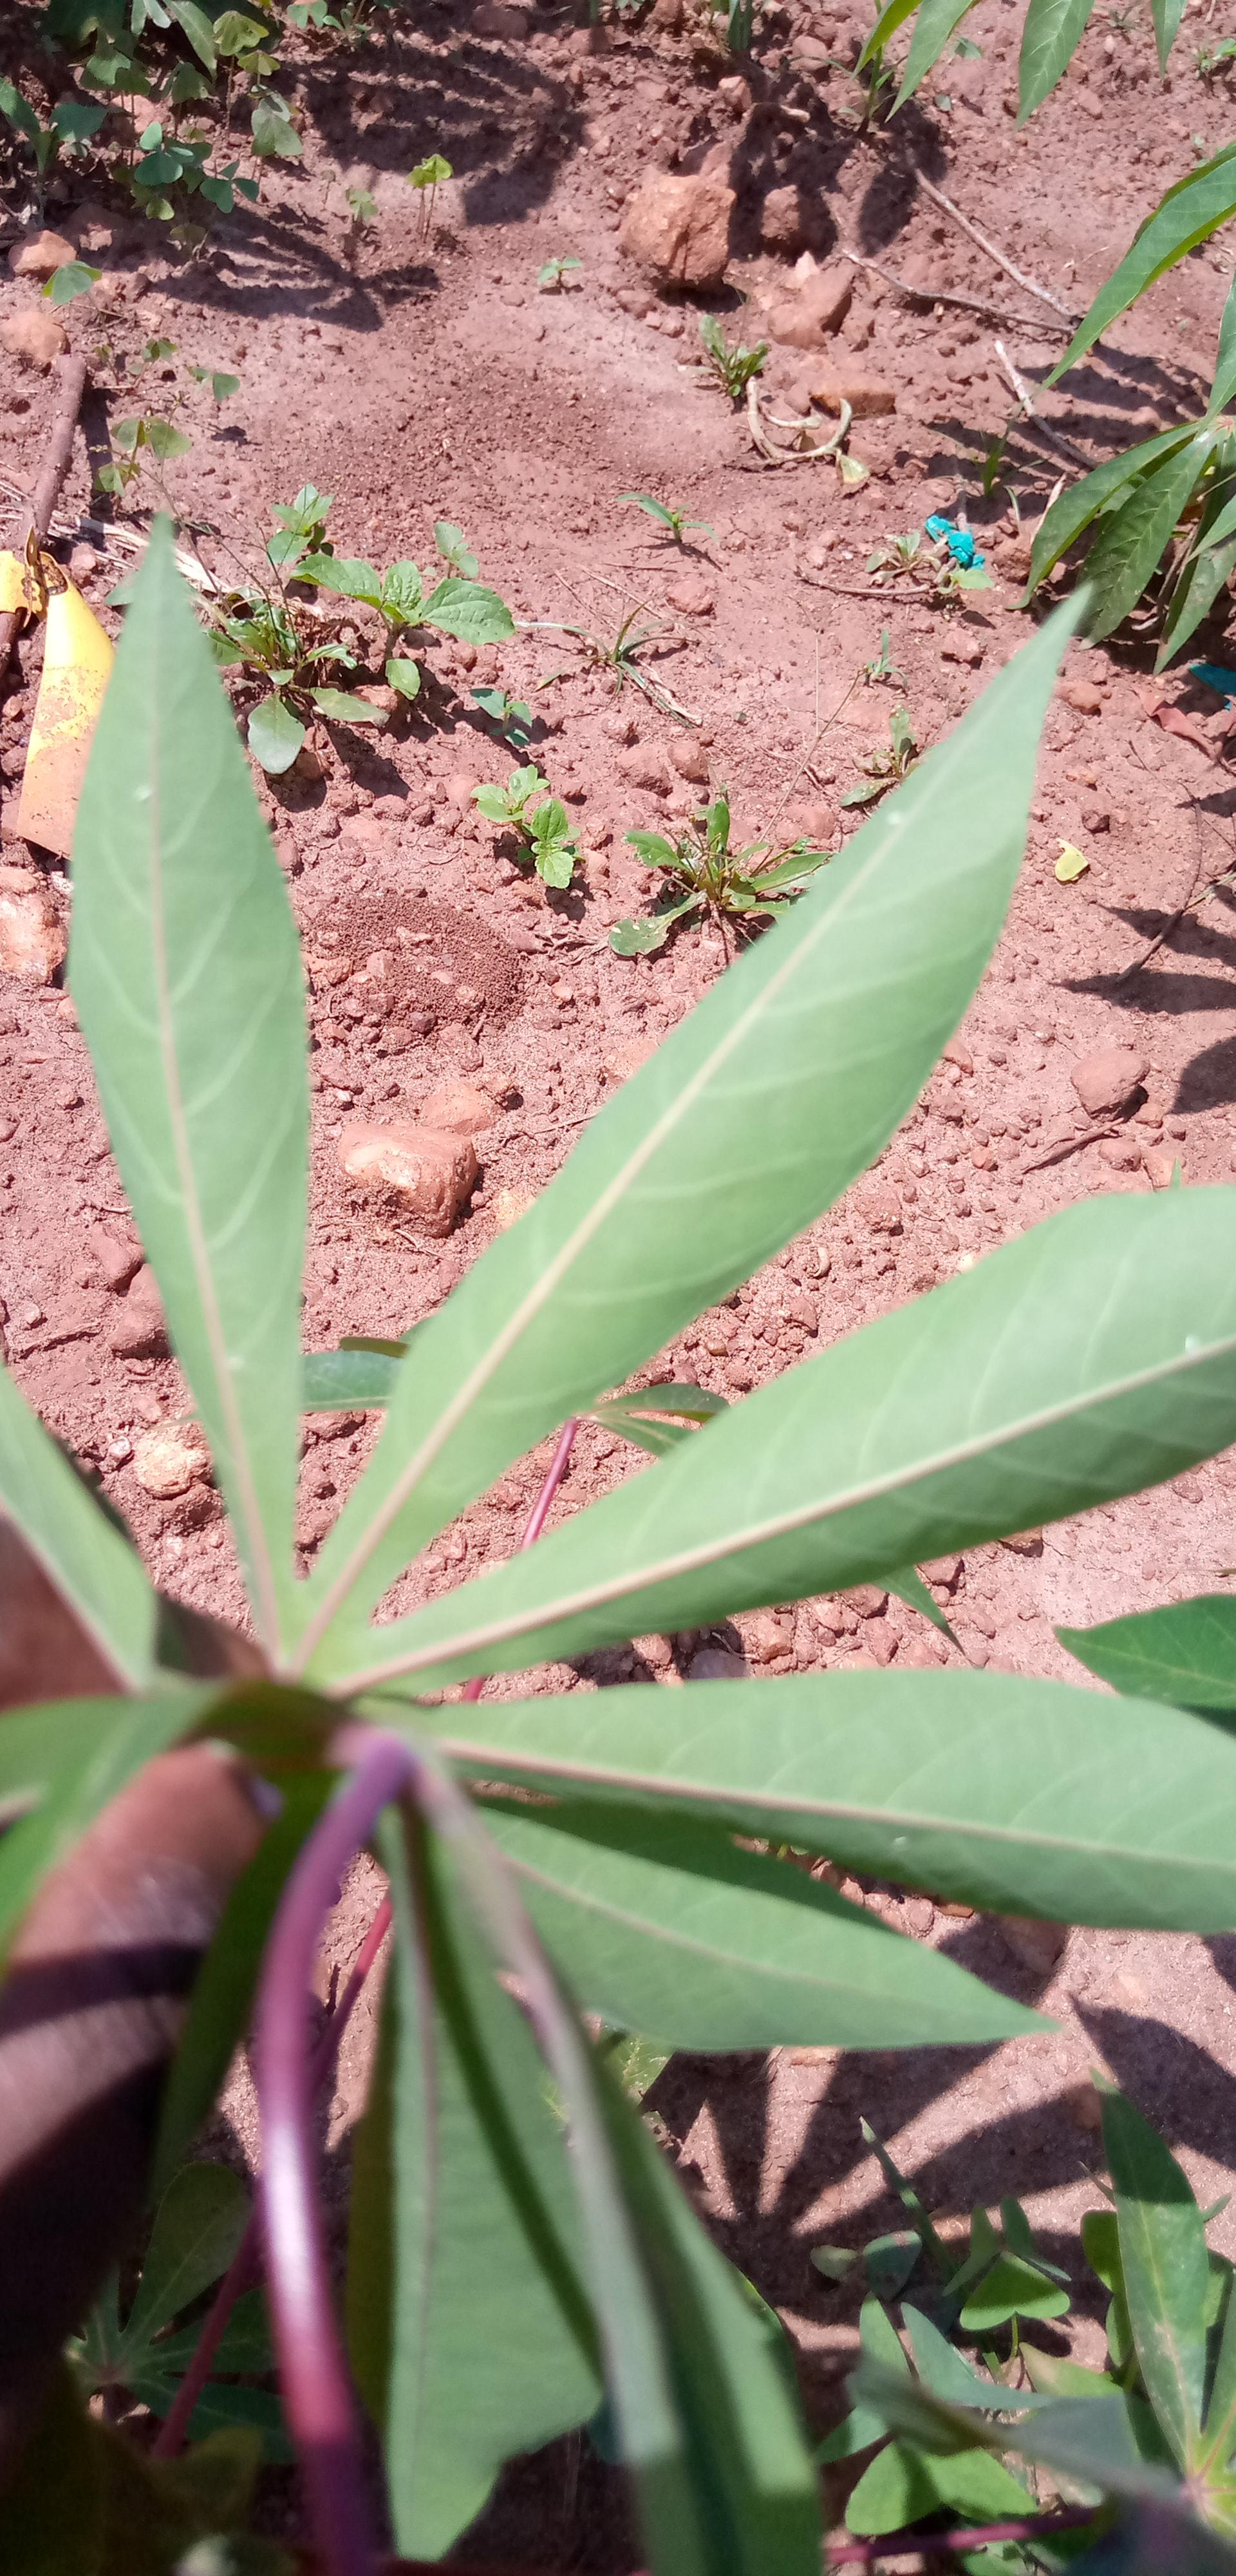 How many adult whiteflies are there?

2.